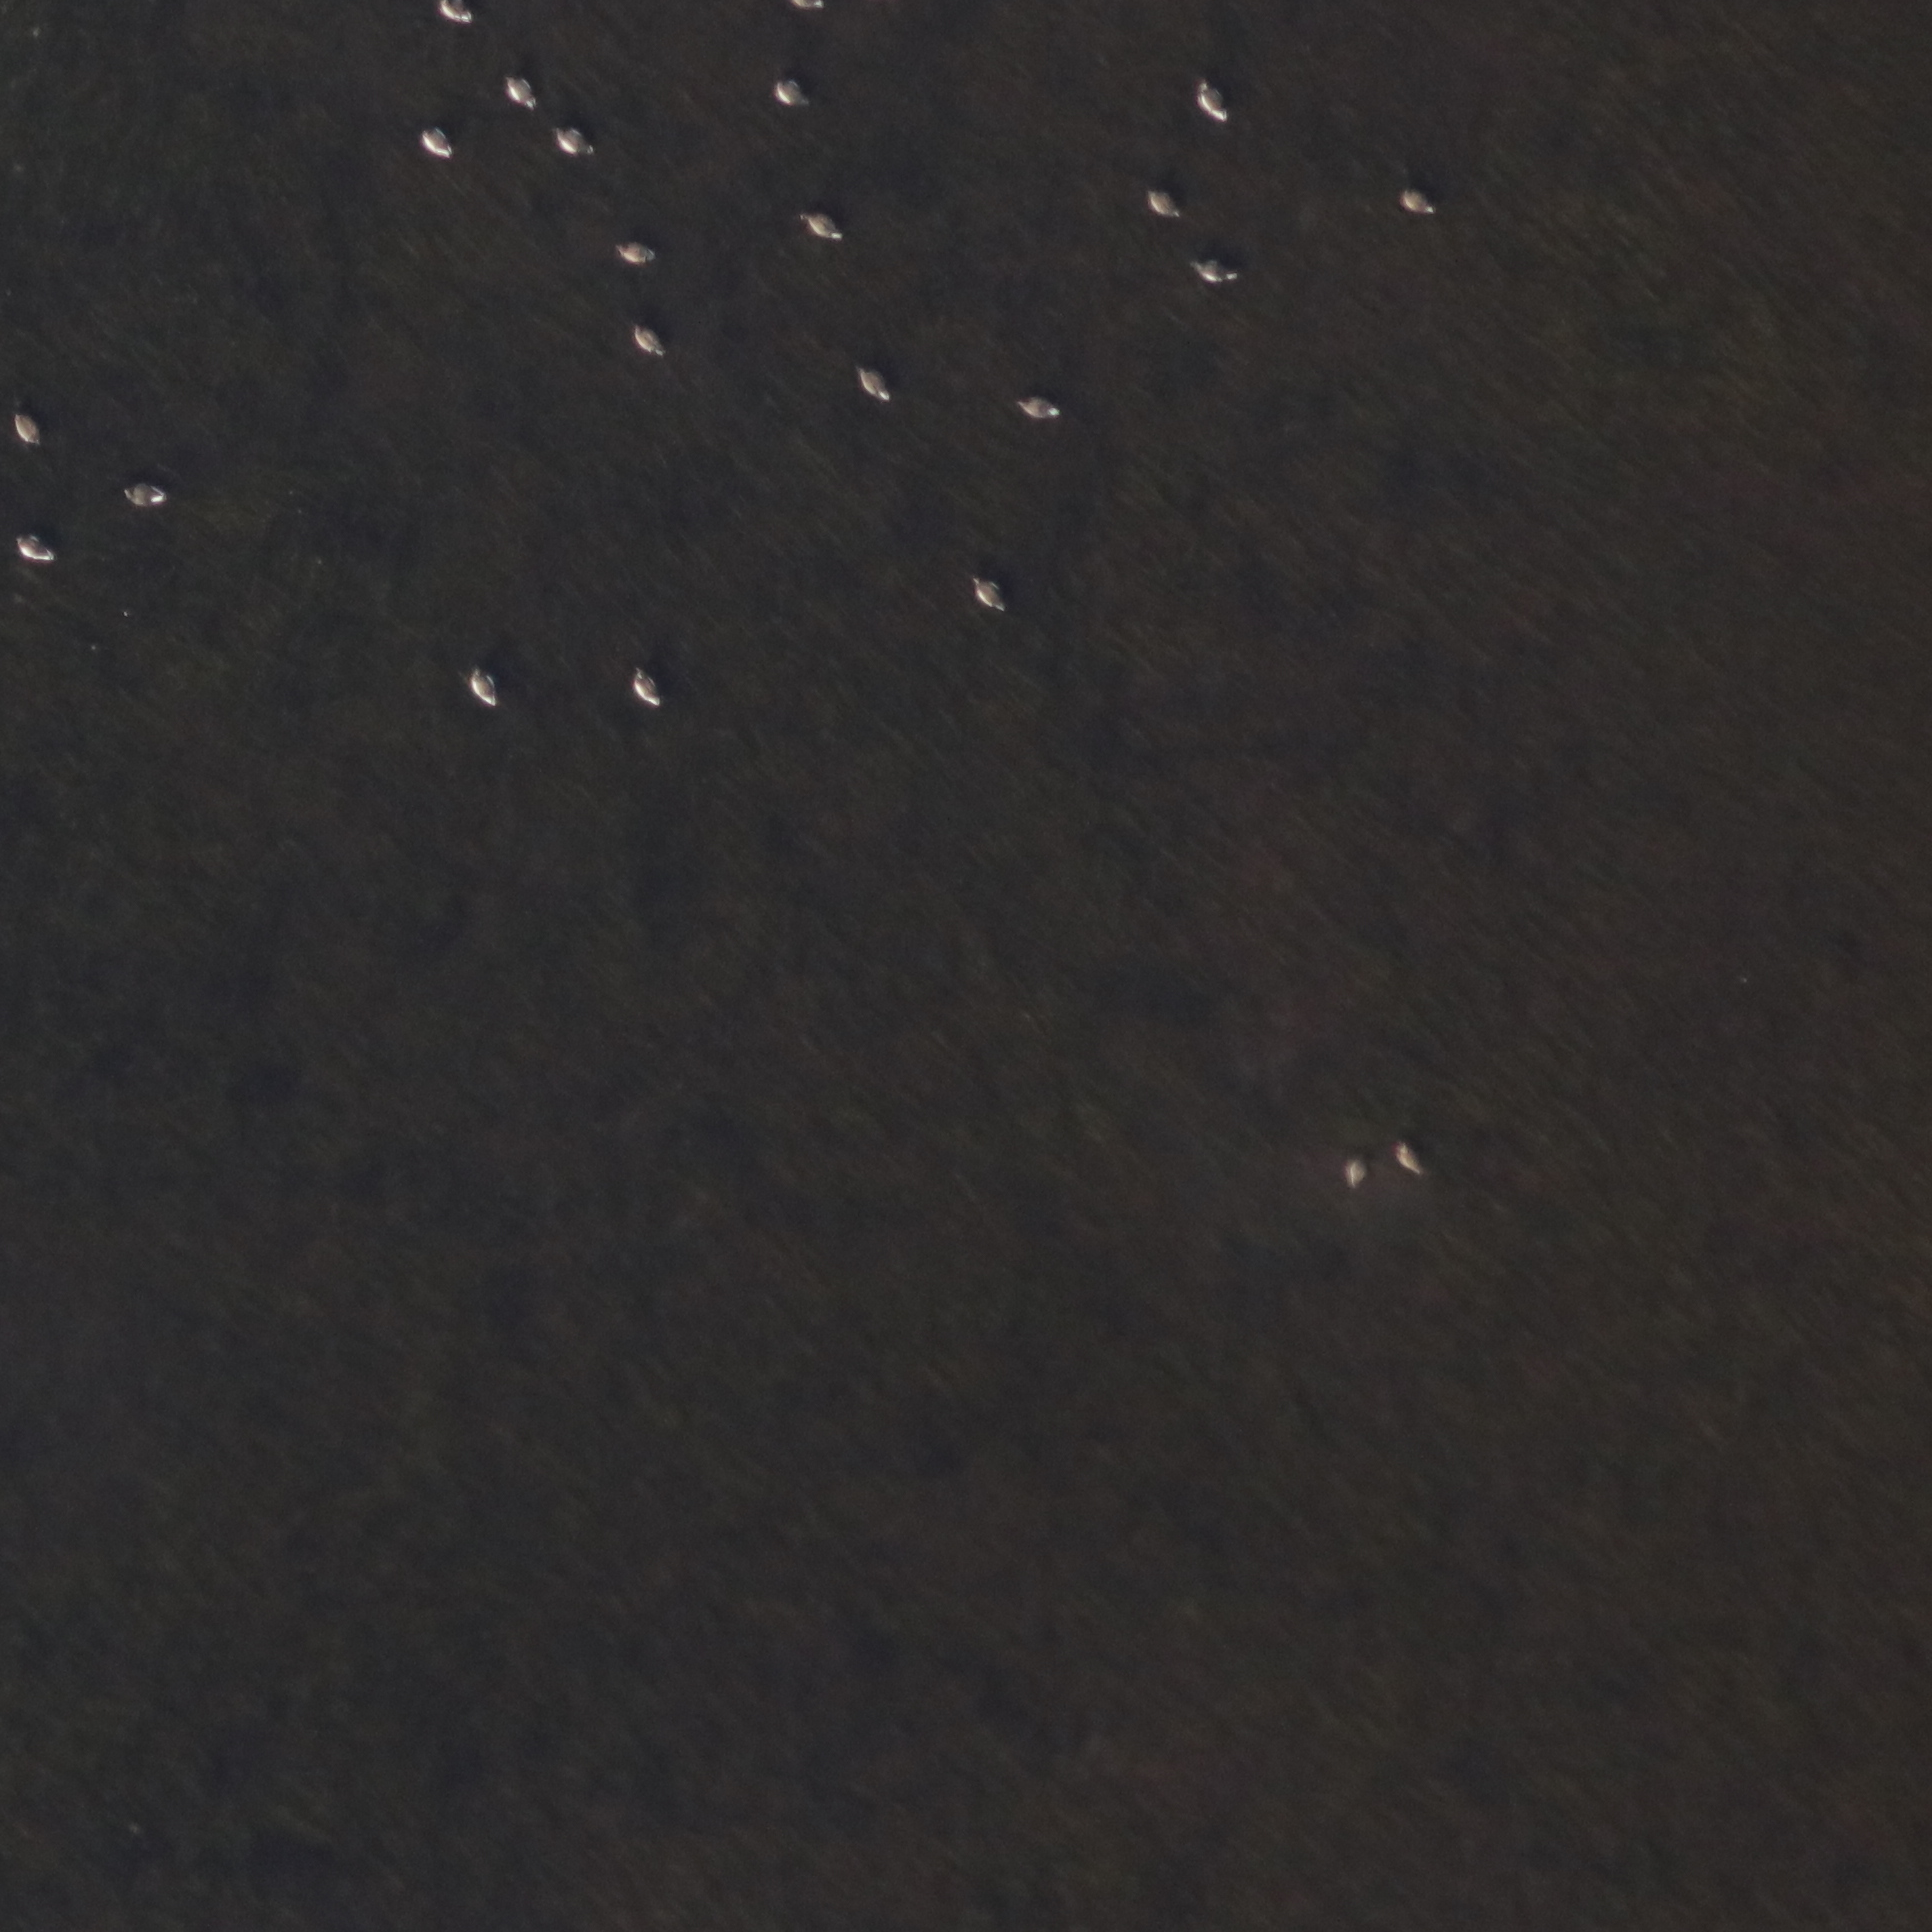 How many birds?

22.